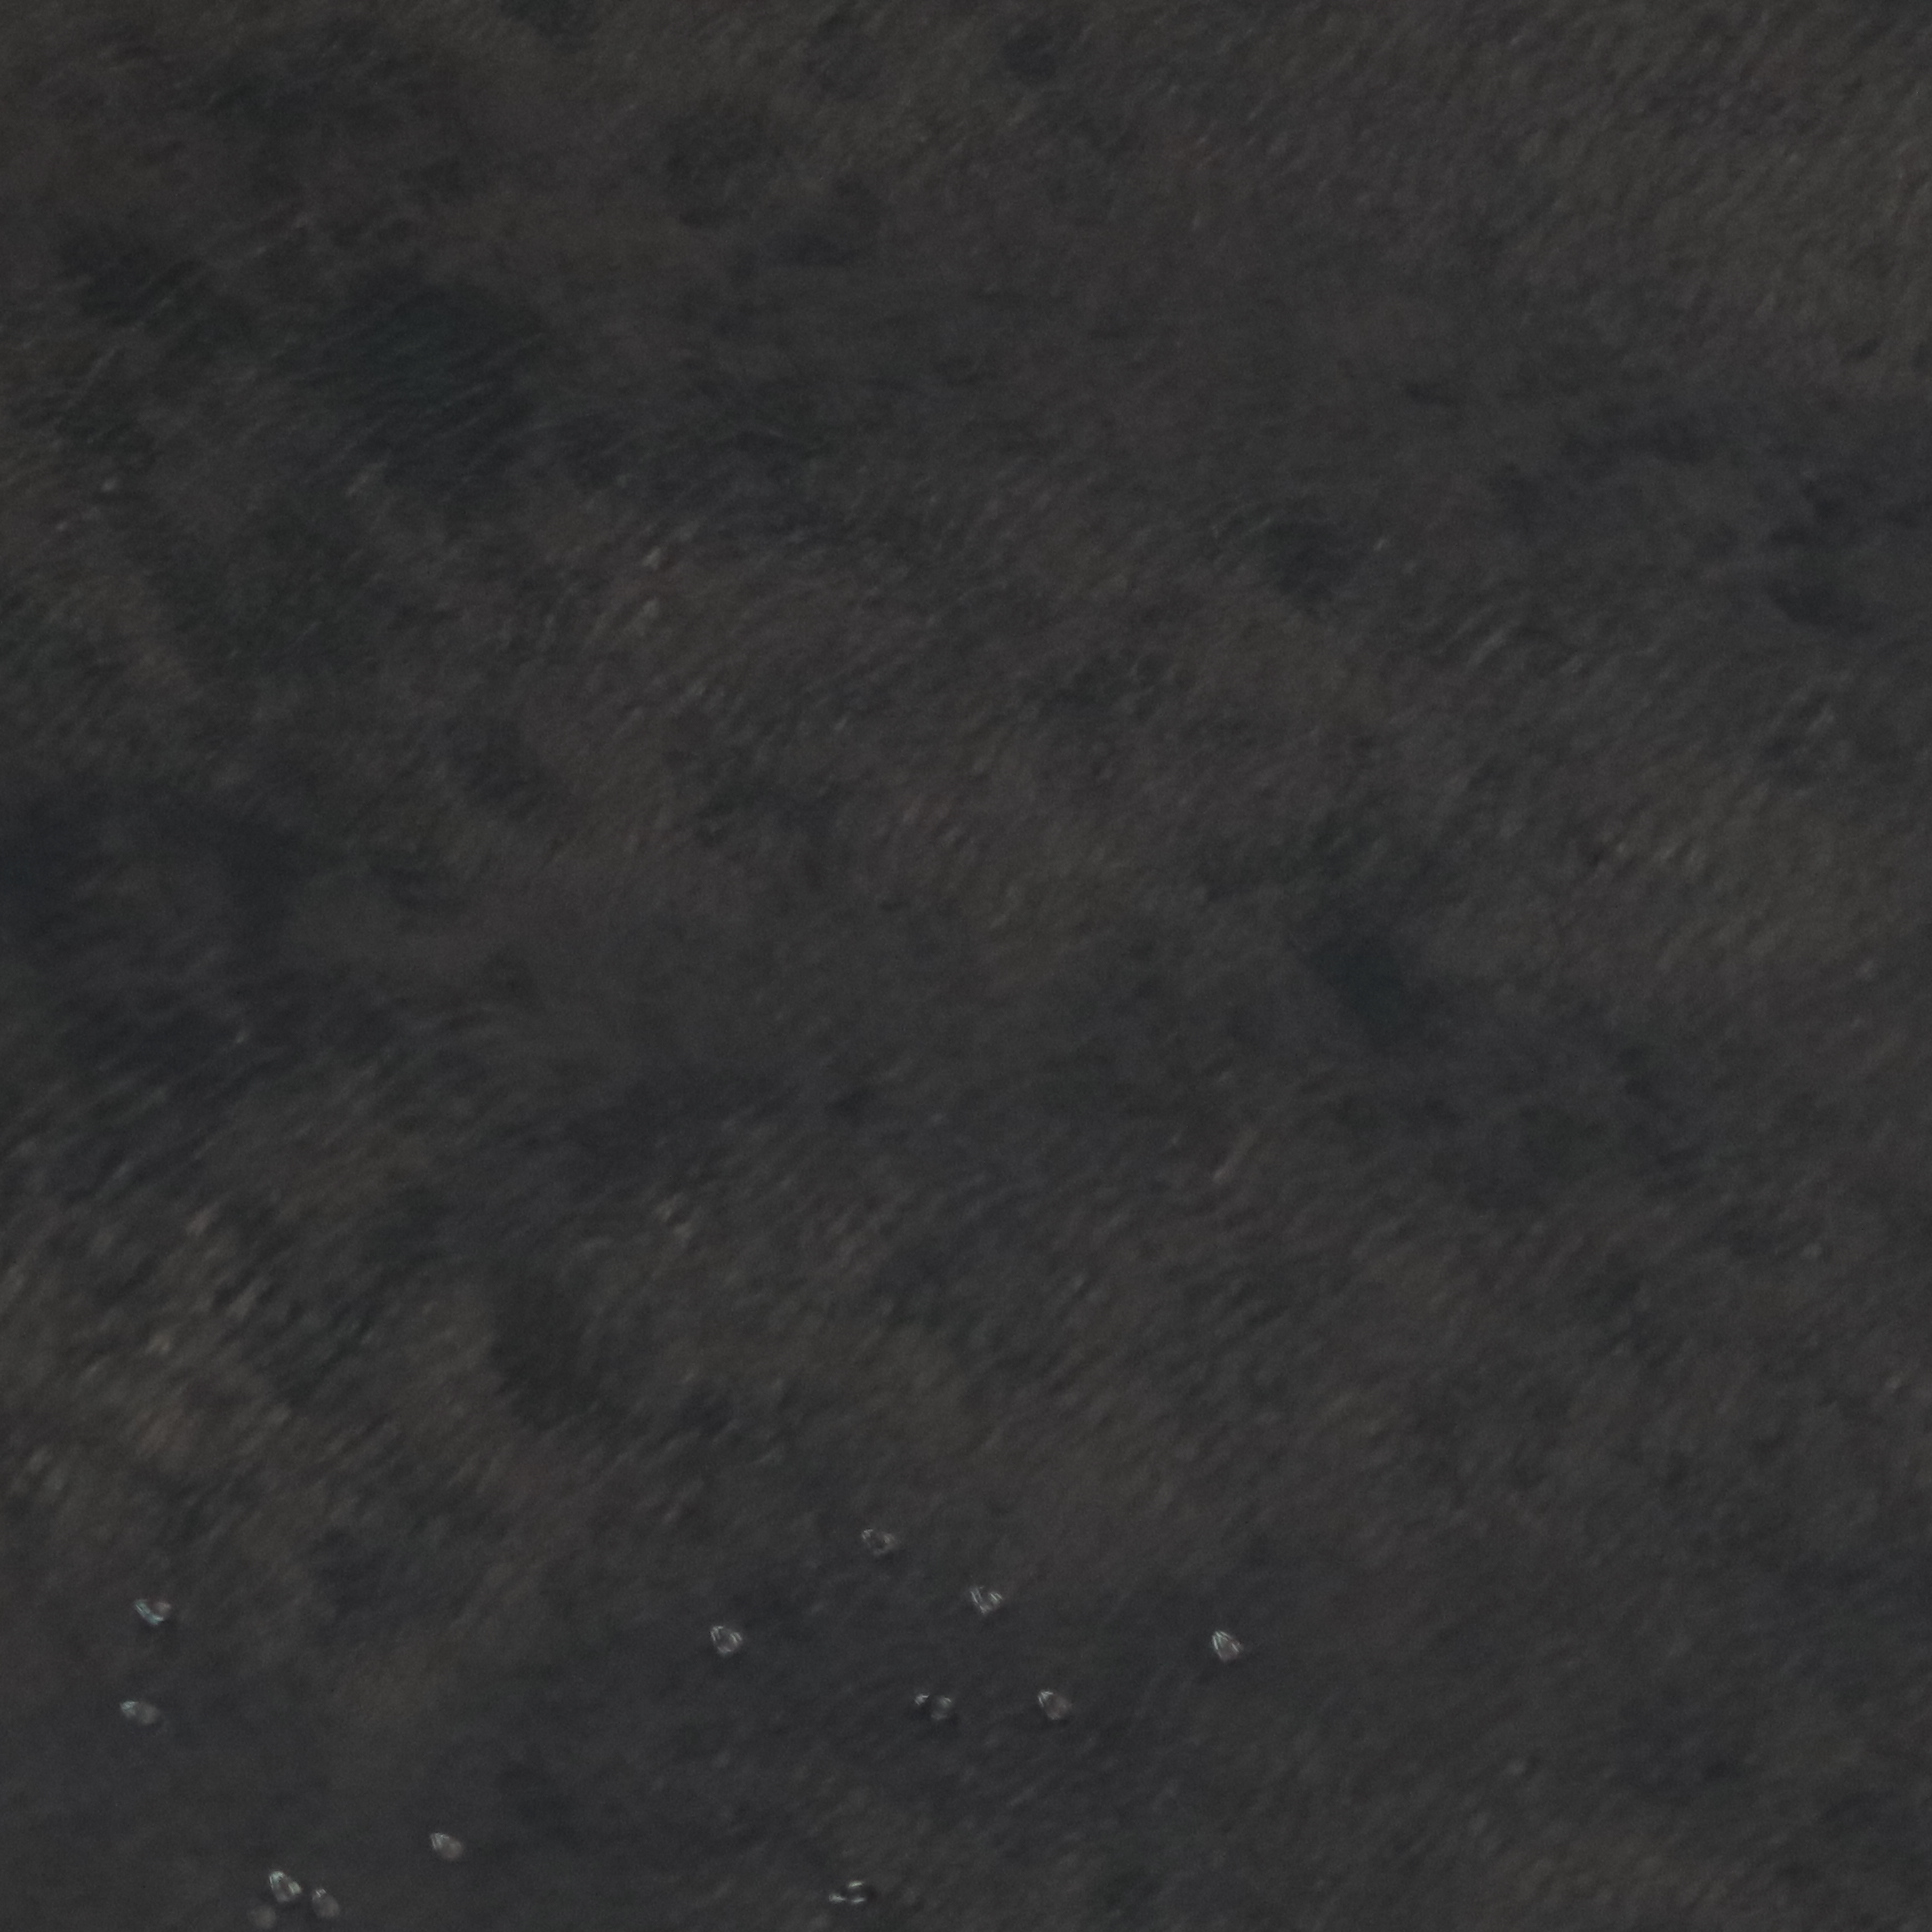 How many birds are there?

13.